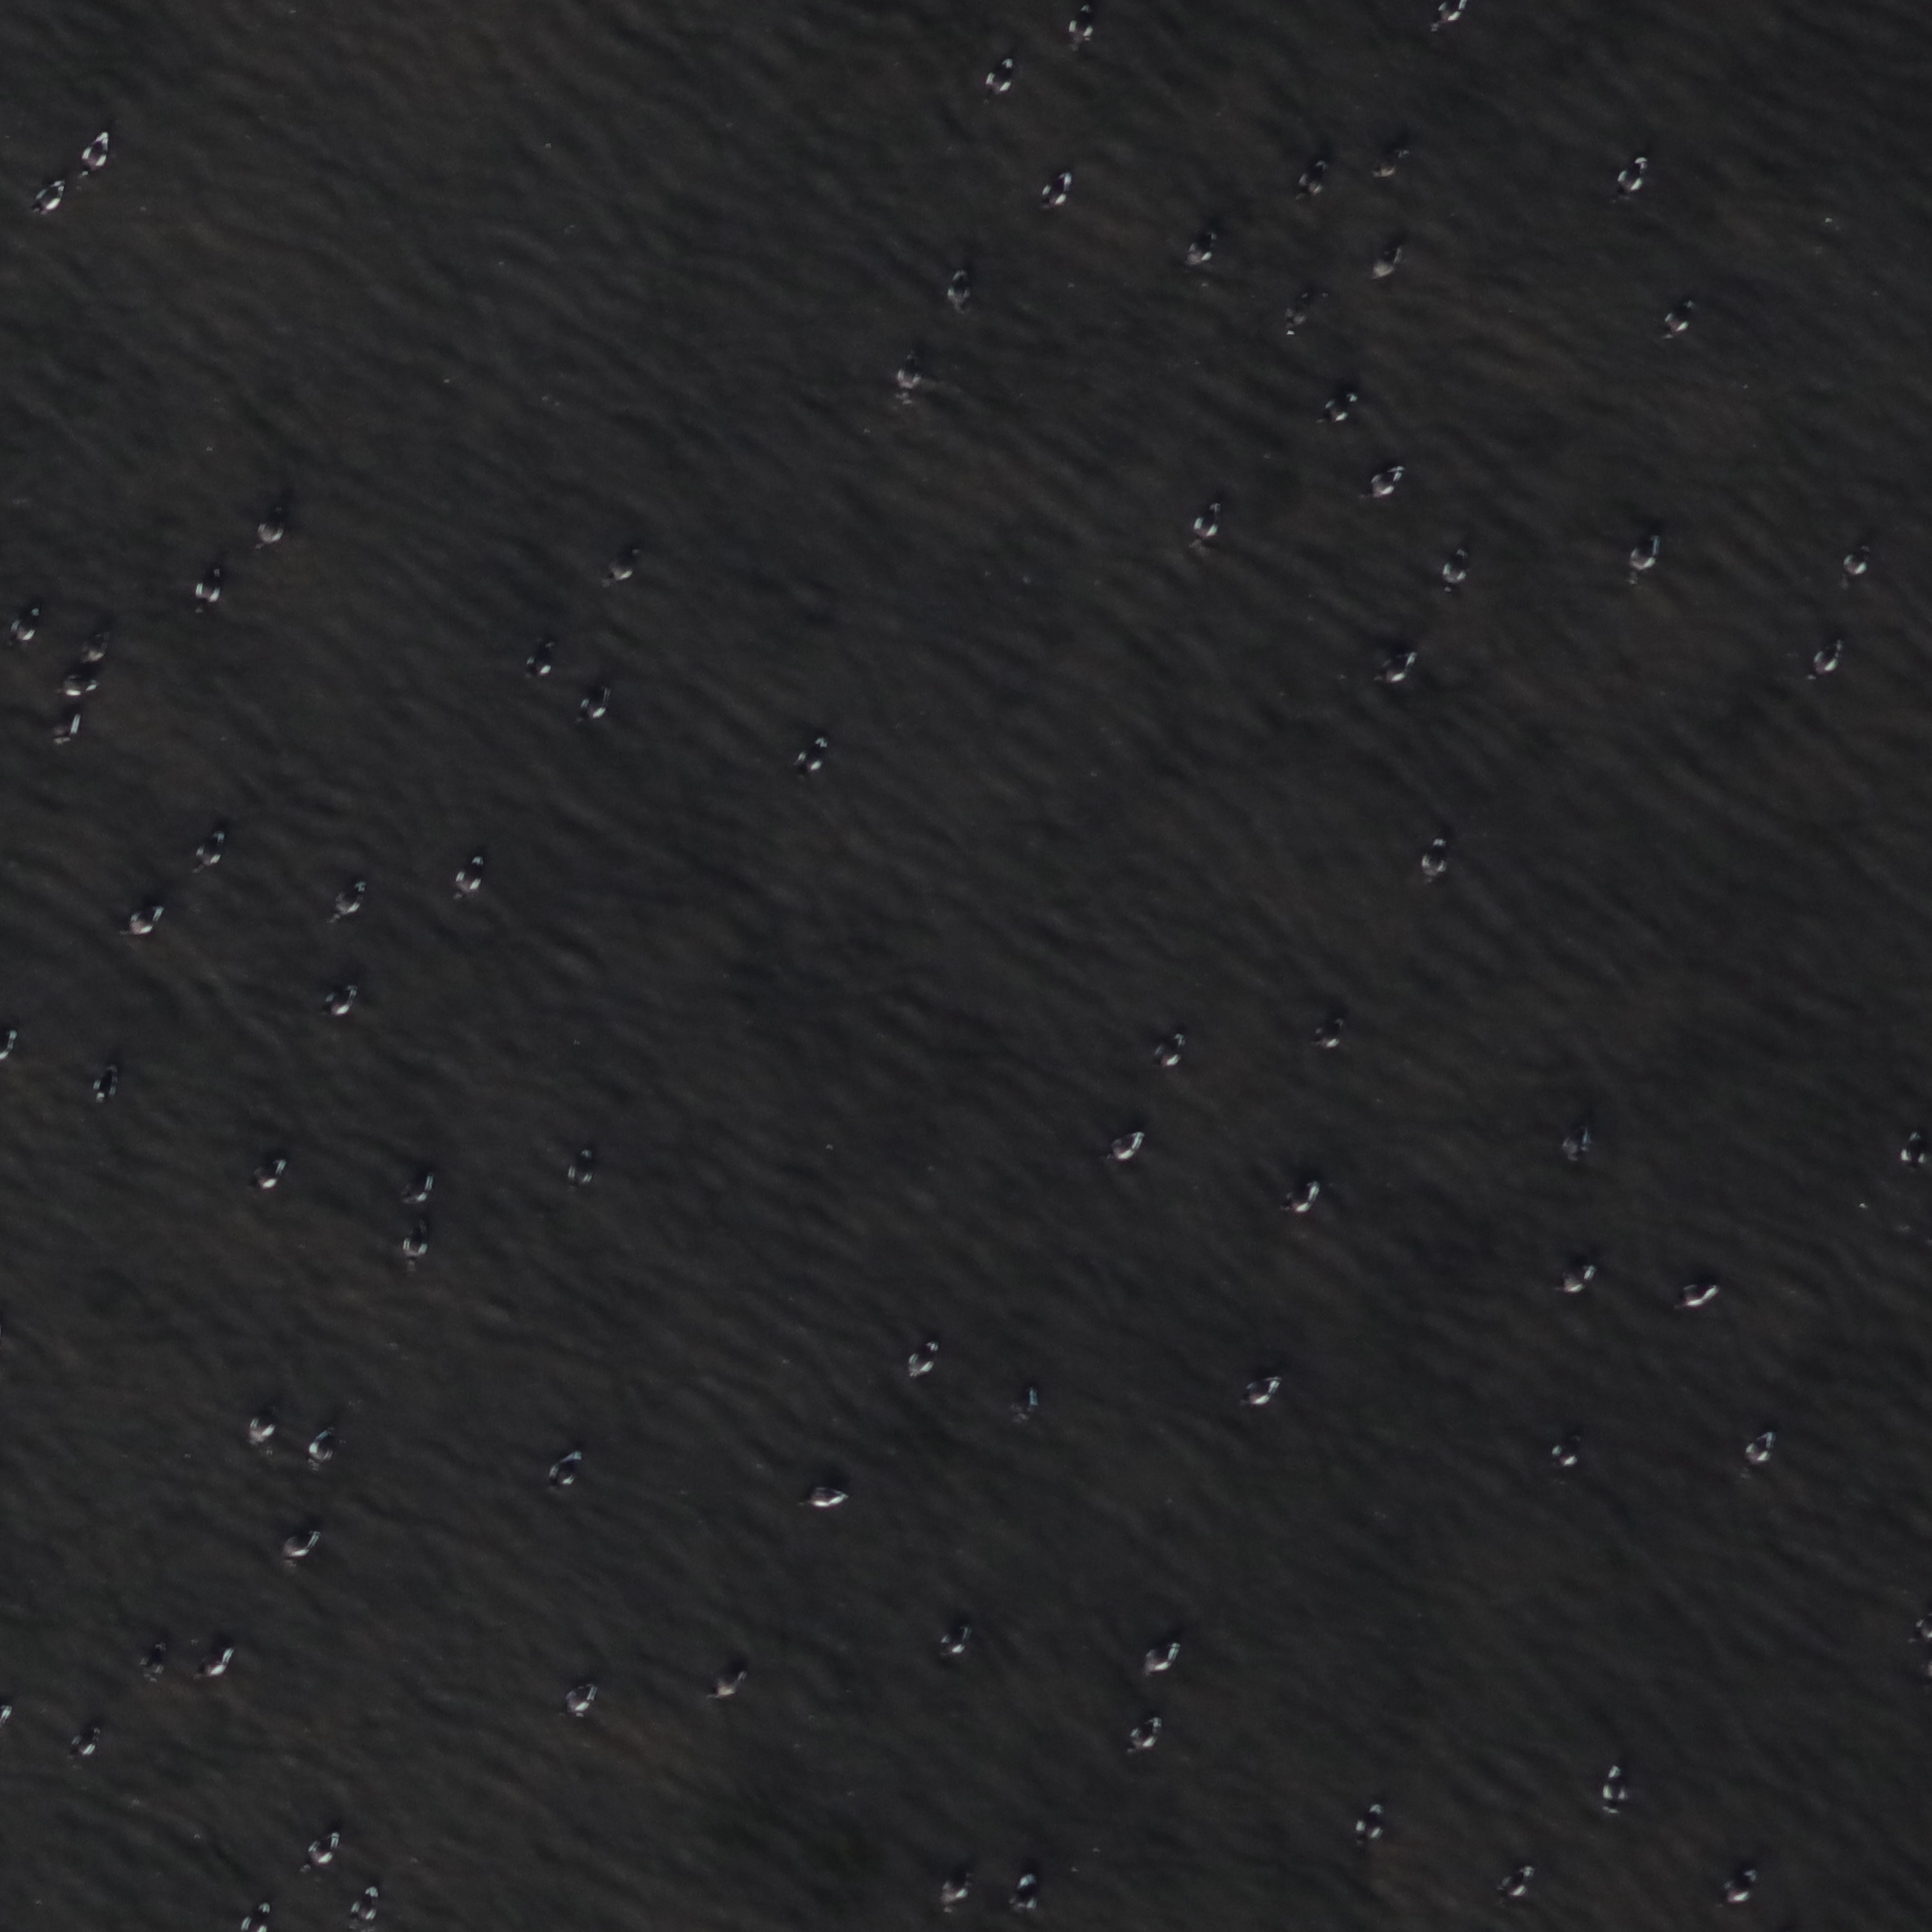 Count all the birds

77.